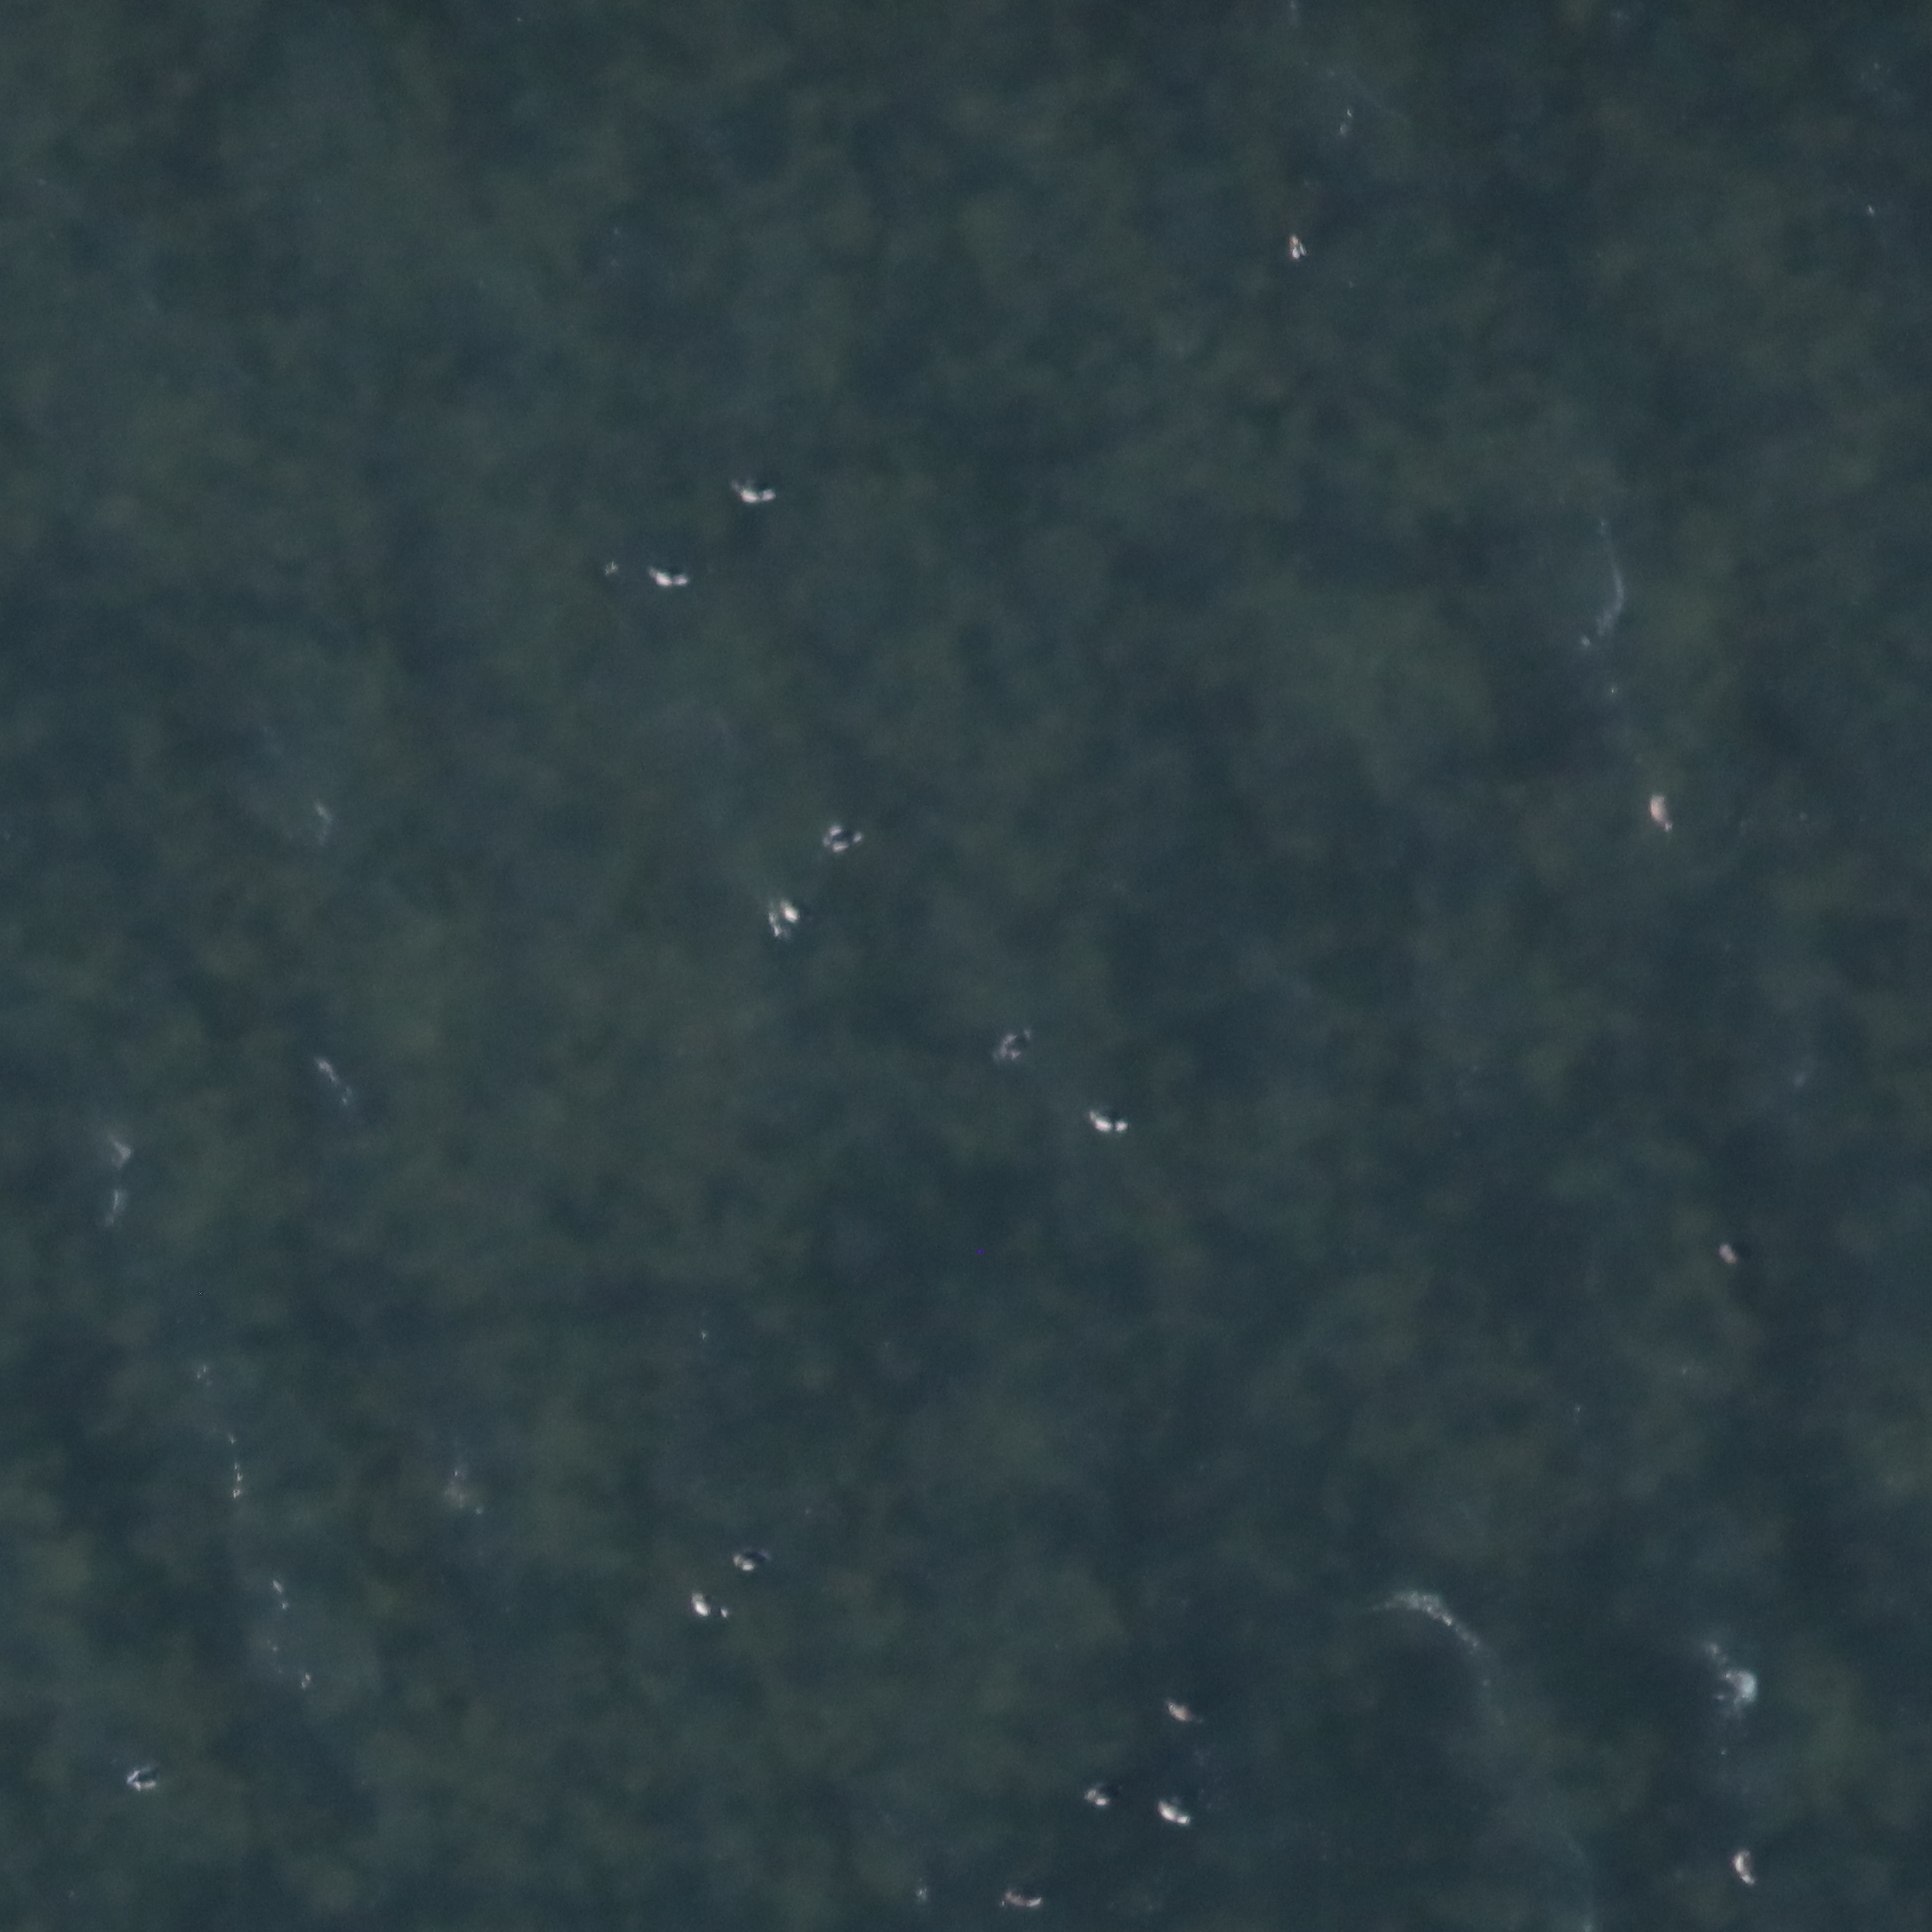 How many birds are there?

17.